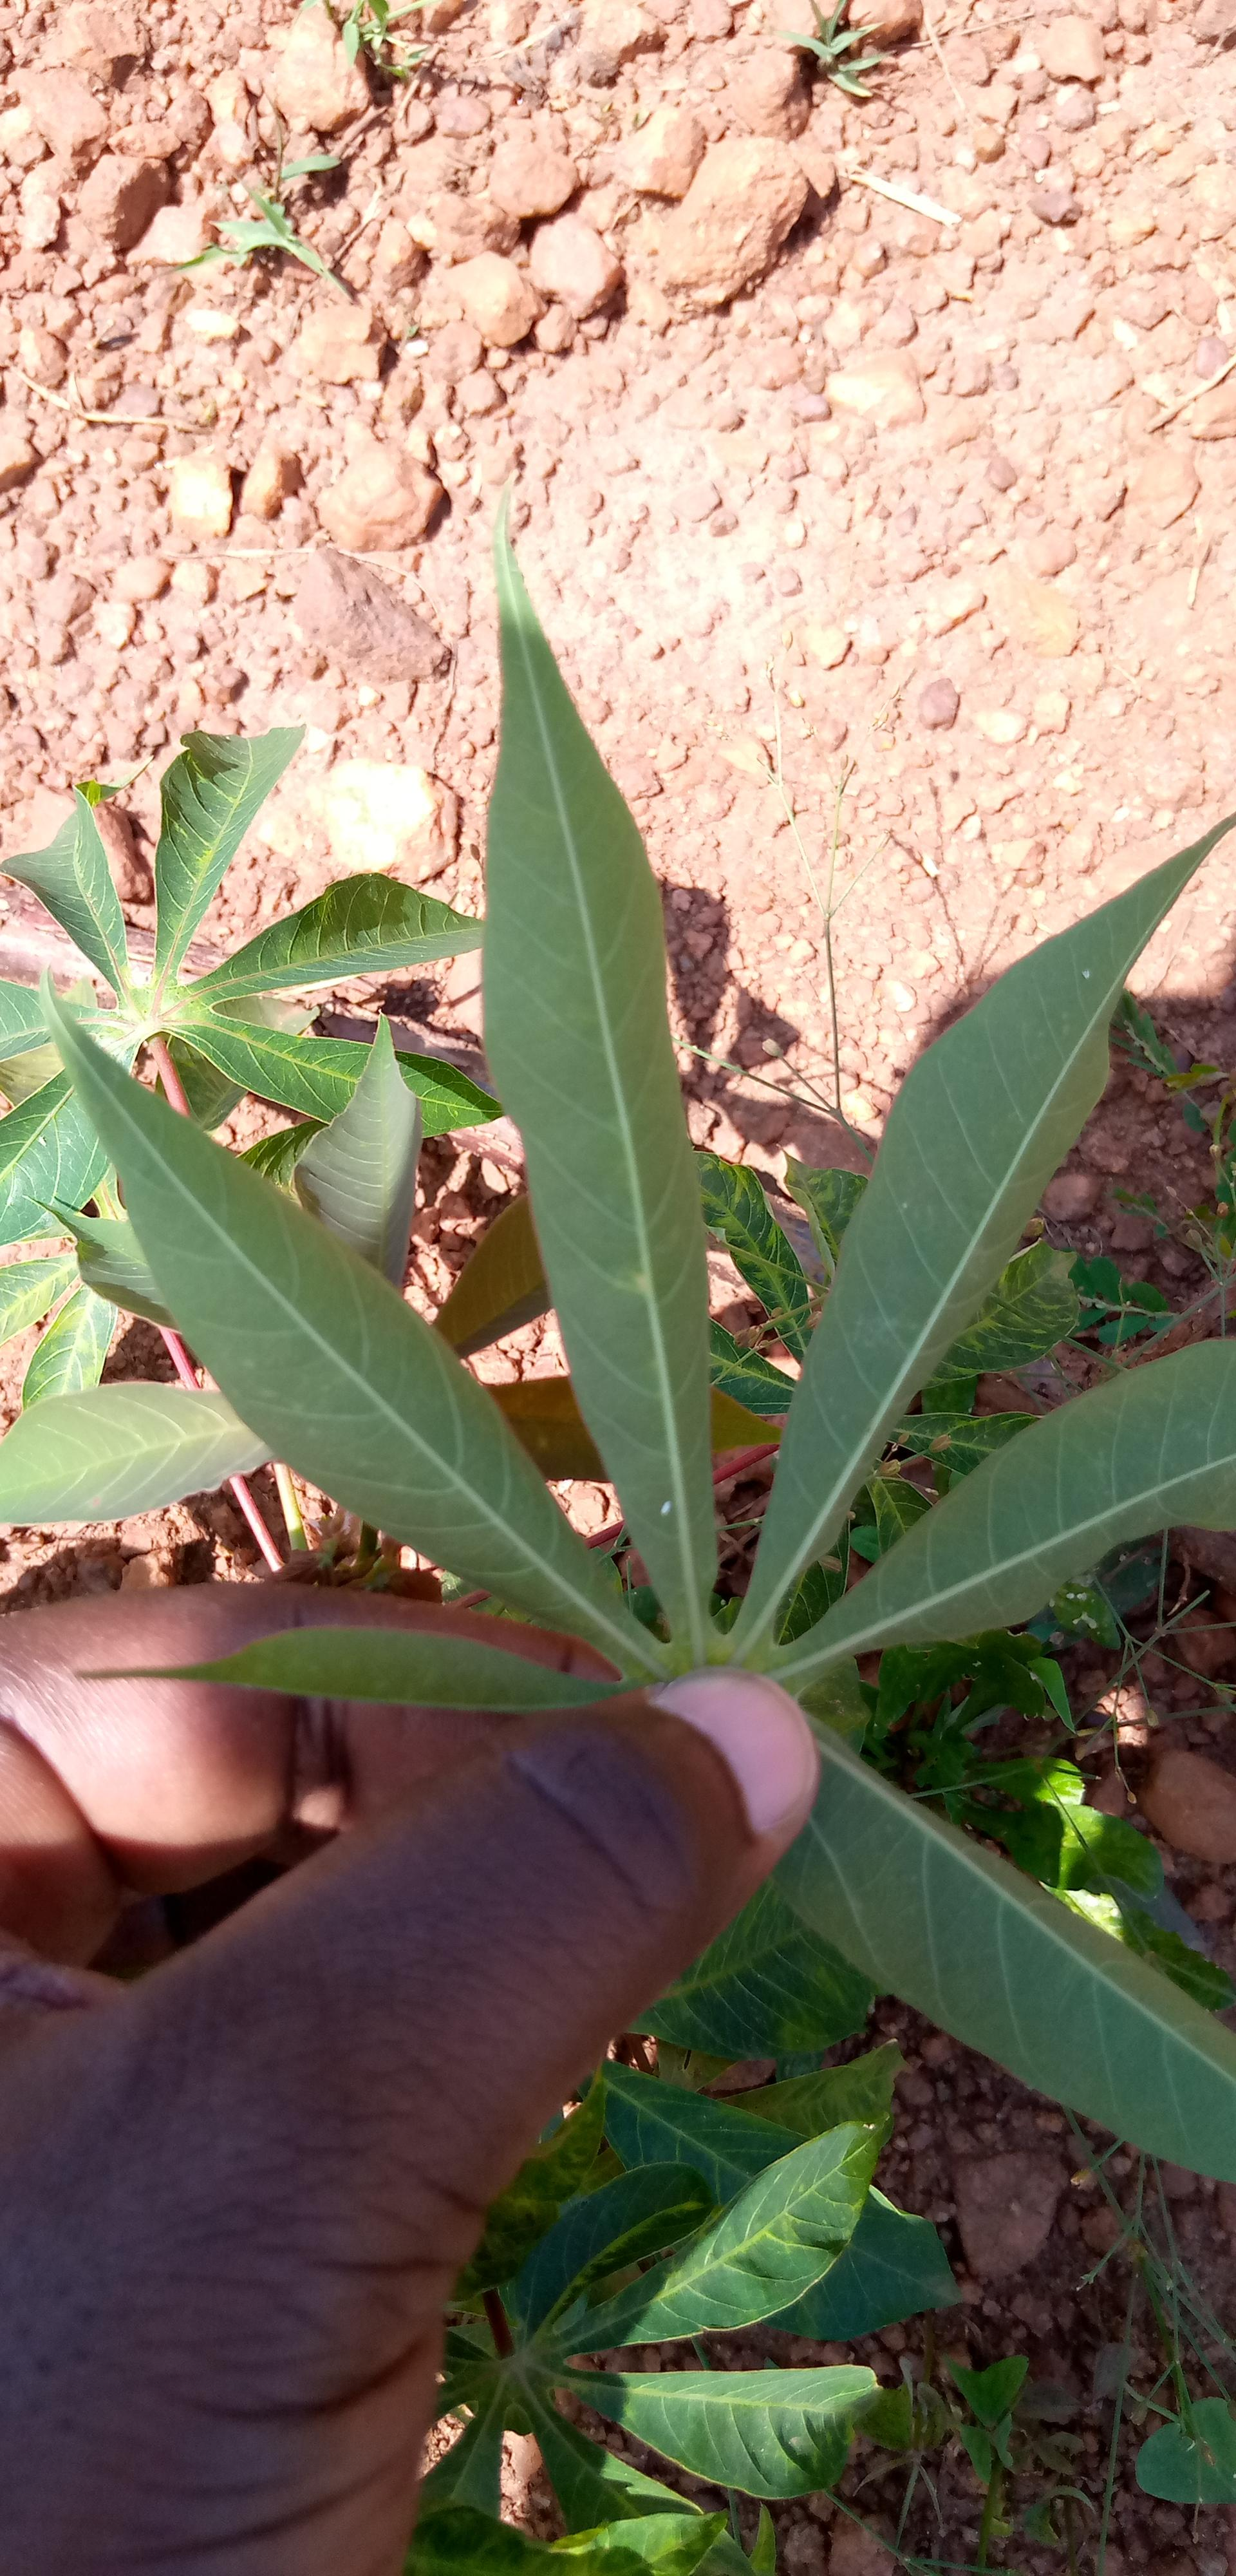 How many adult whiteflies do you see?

2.